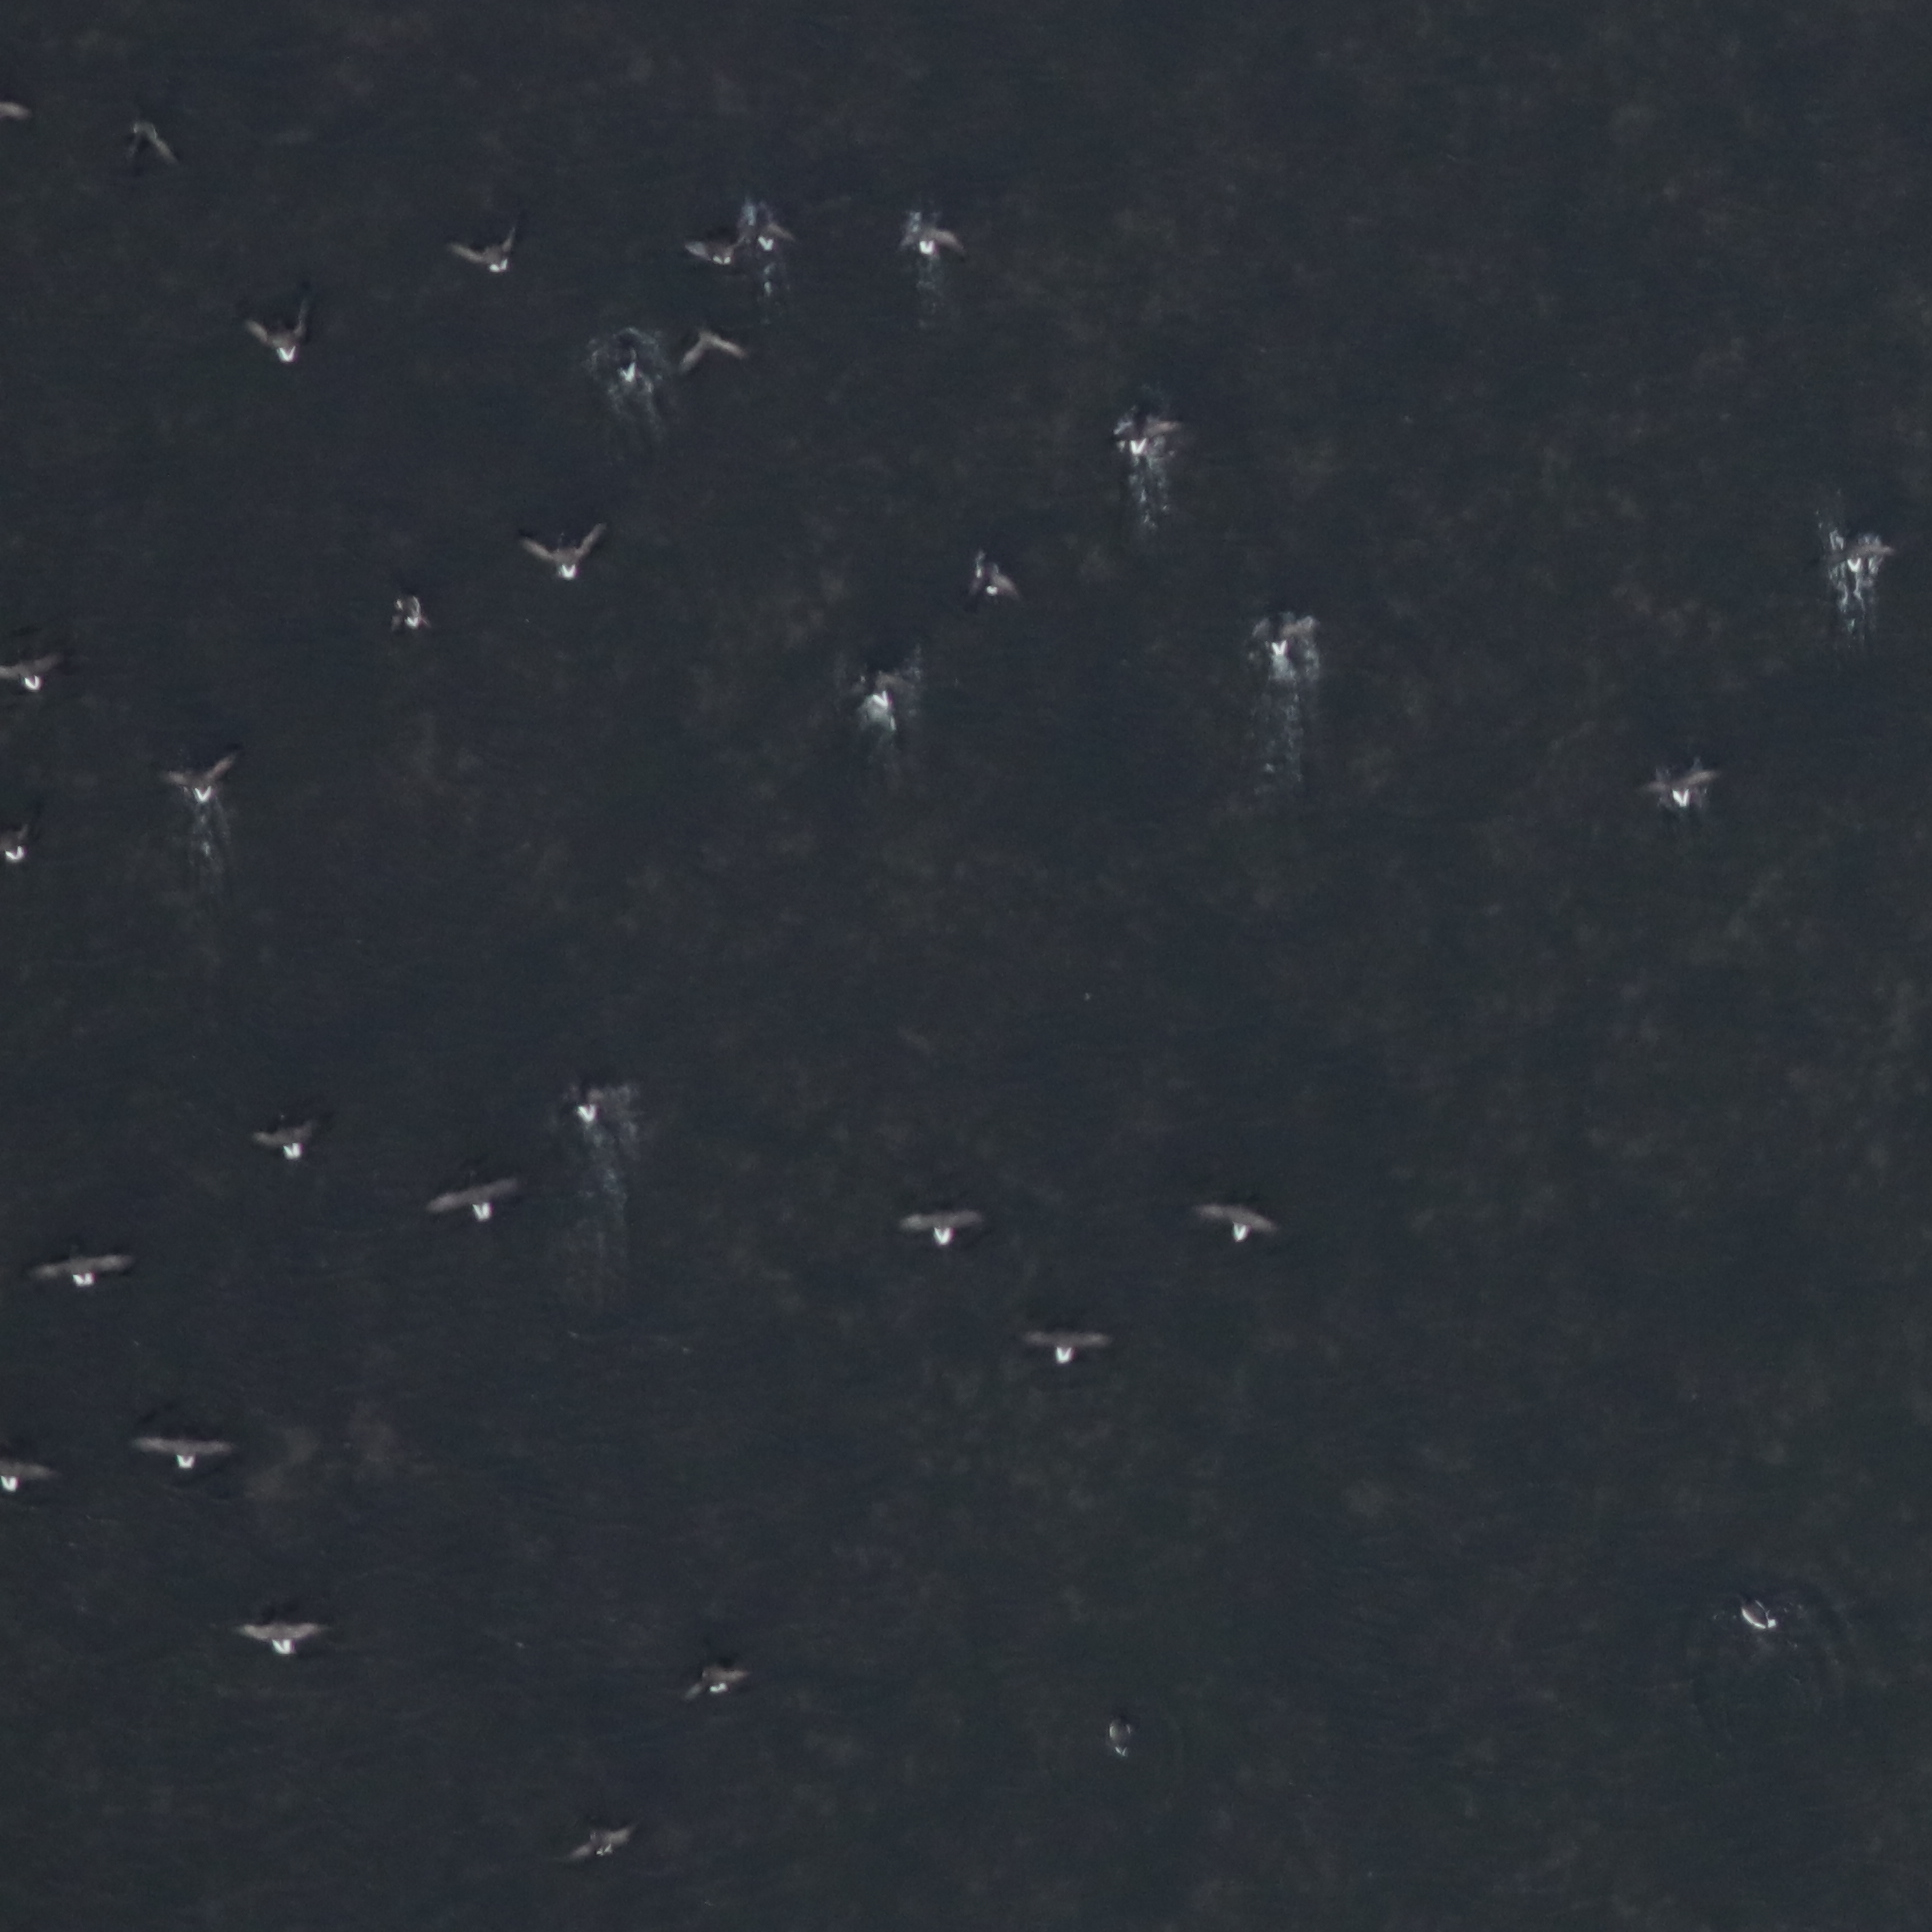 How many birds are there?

33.